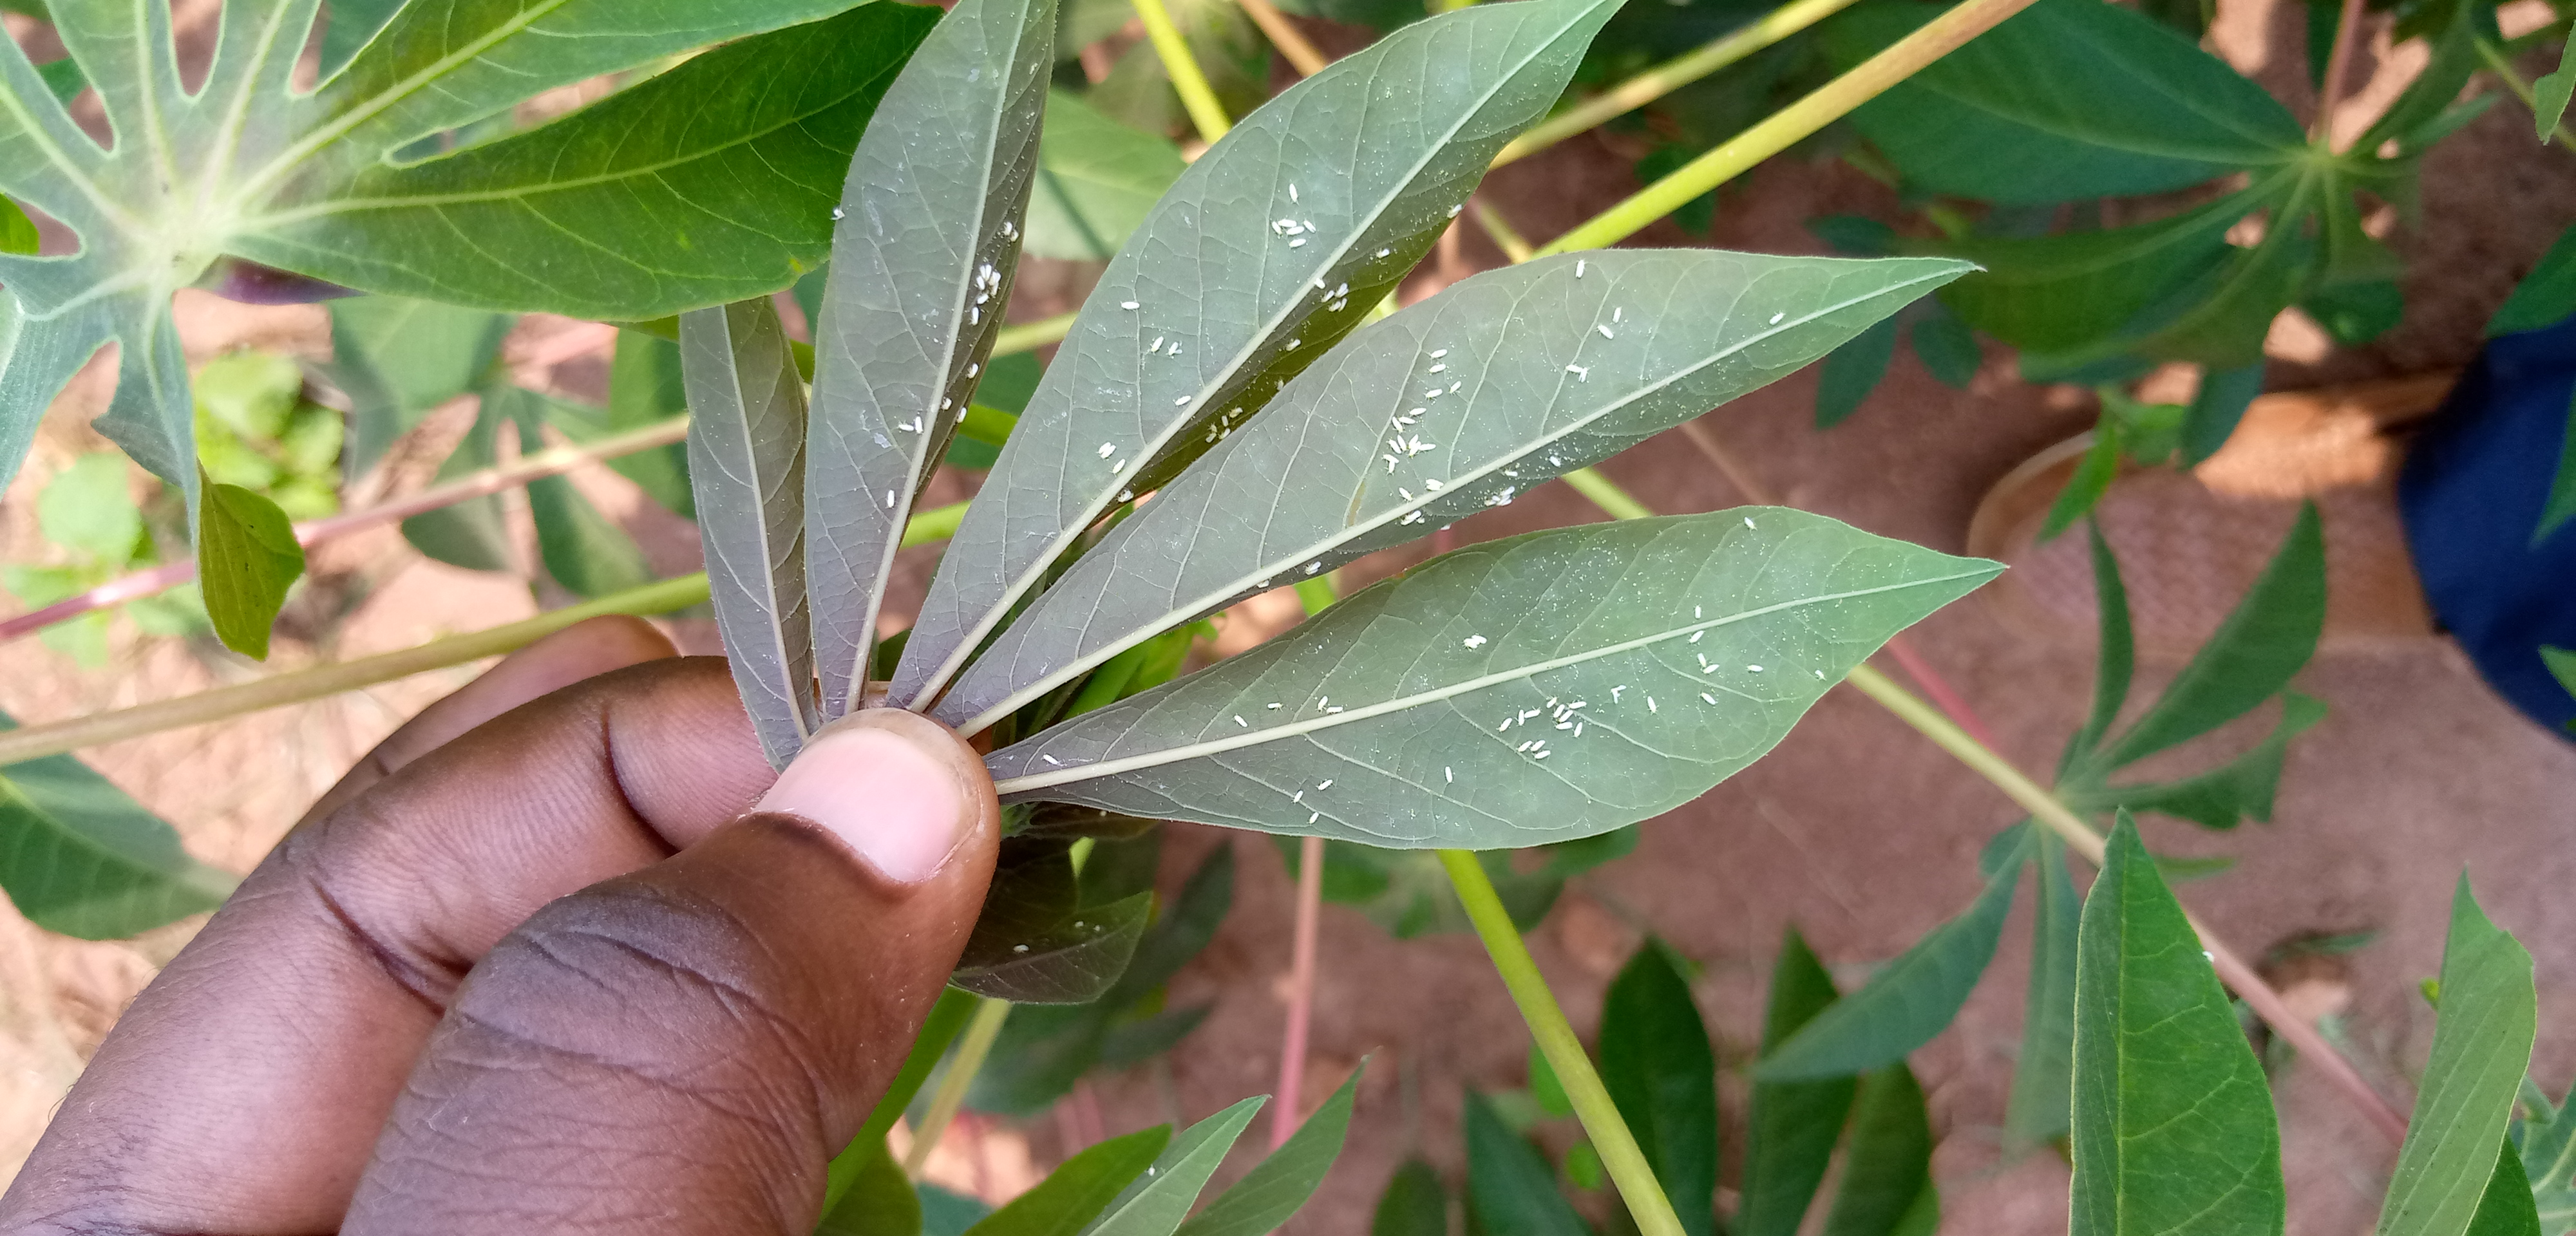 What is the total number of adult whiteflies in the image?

112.